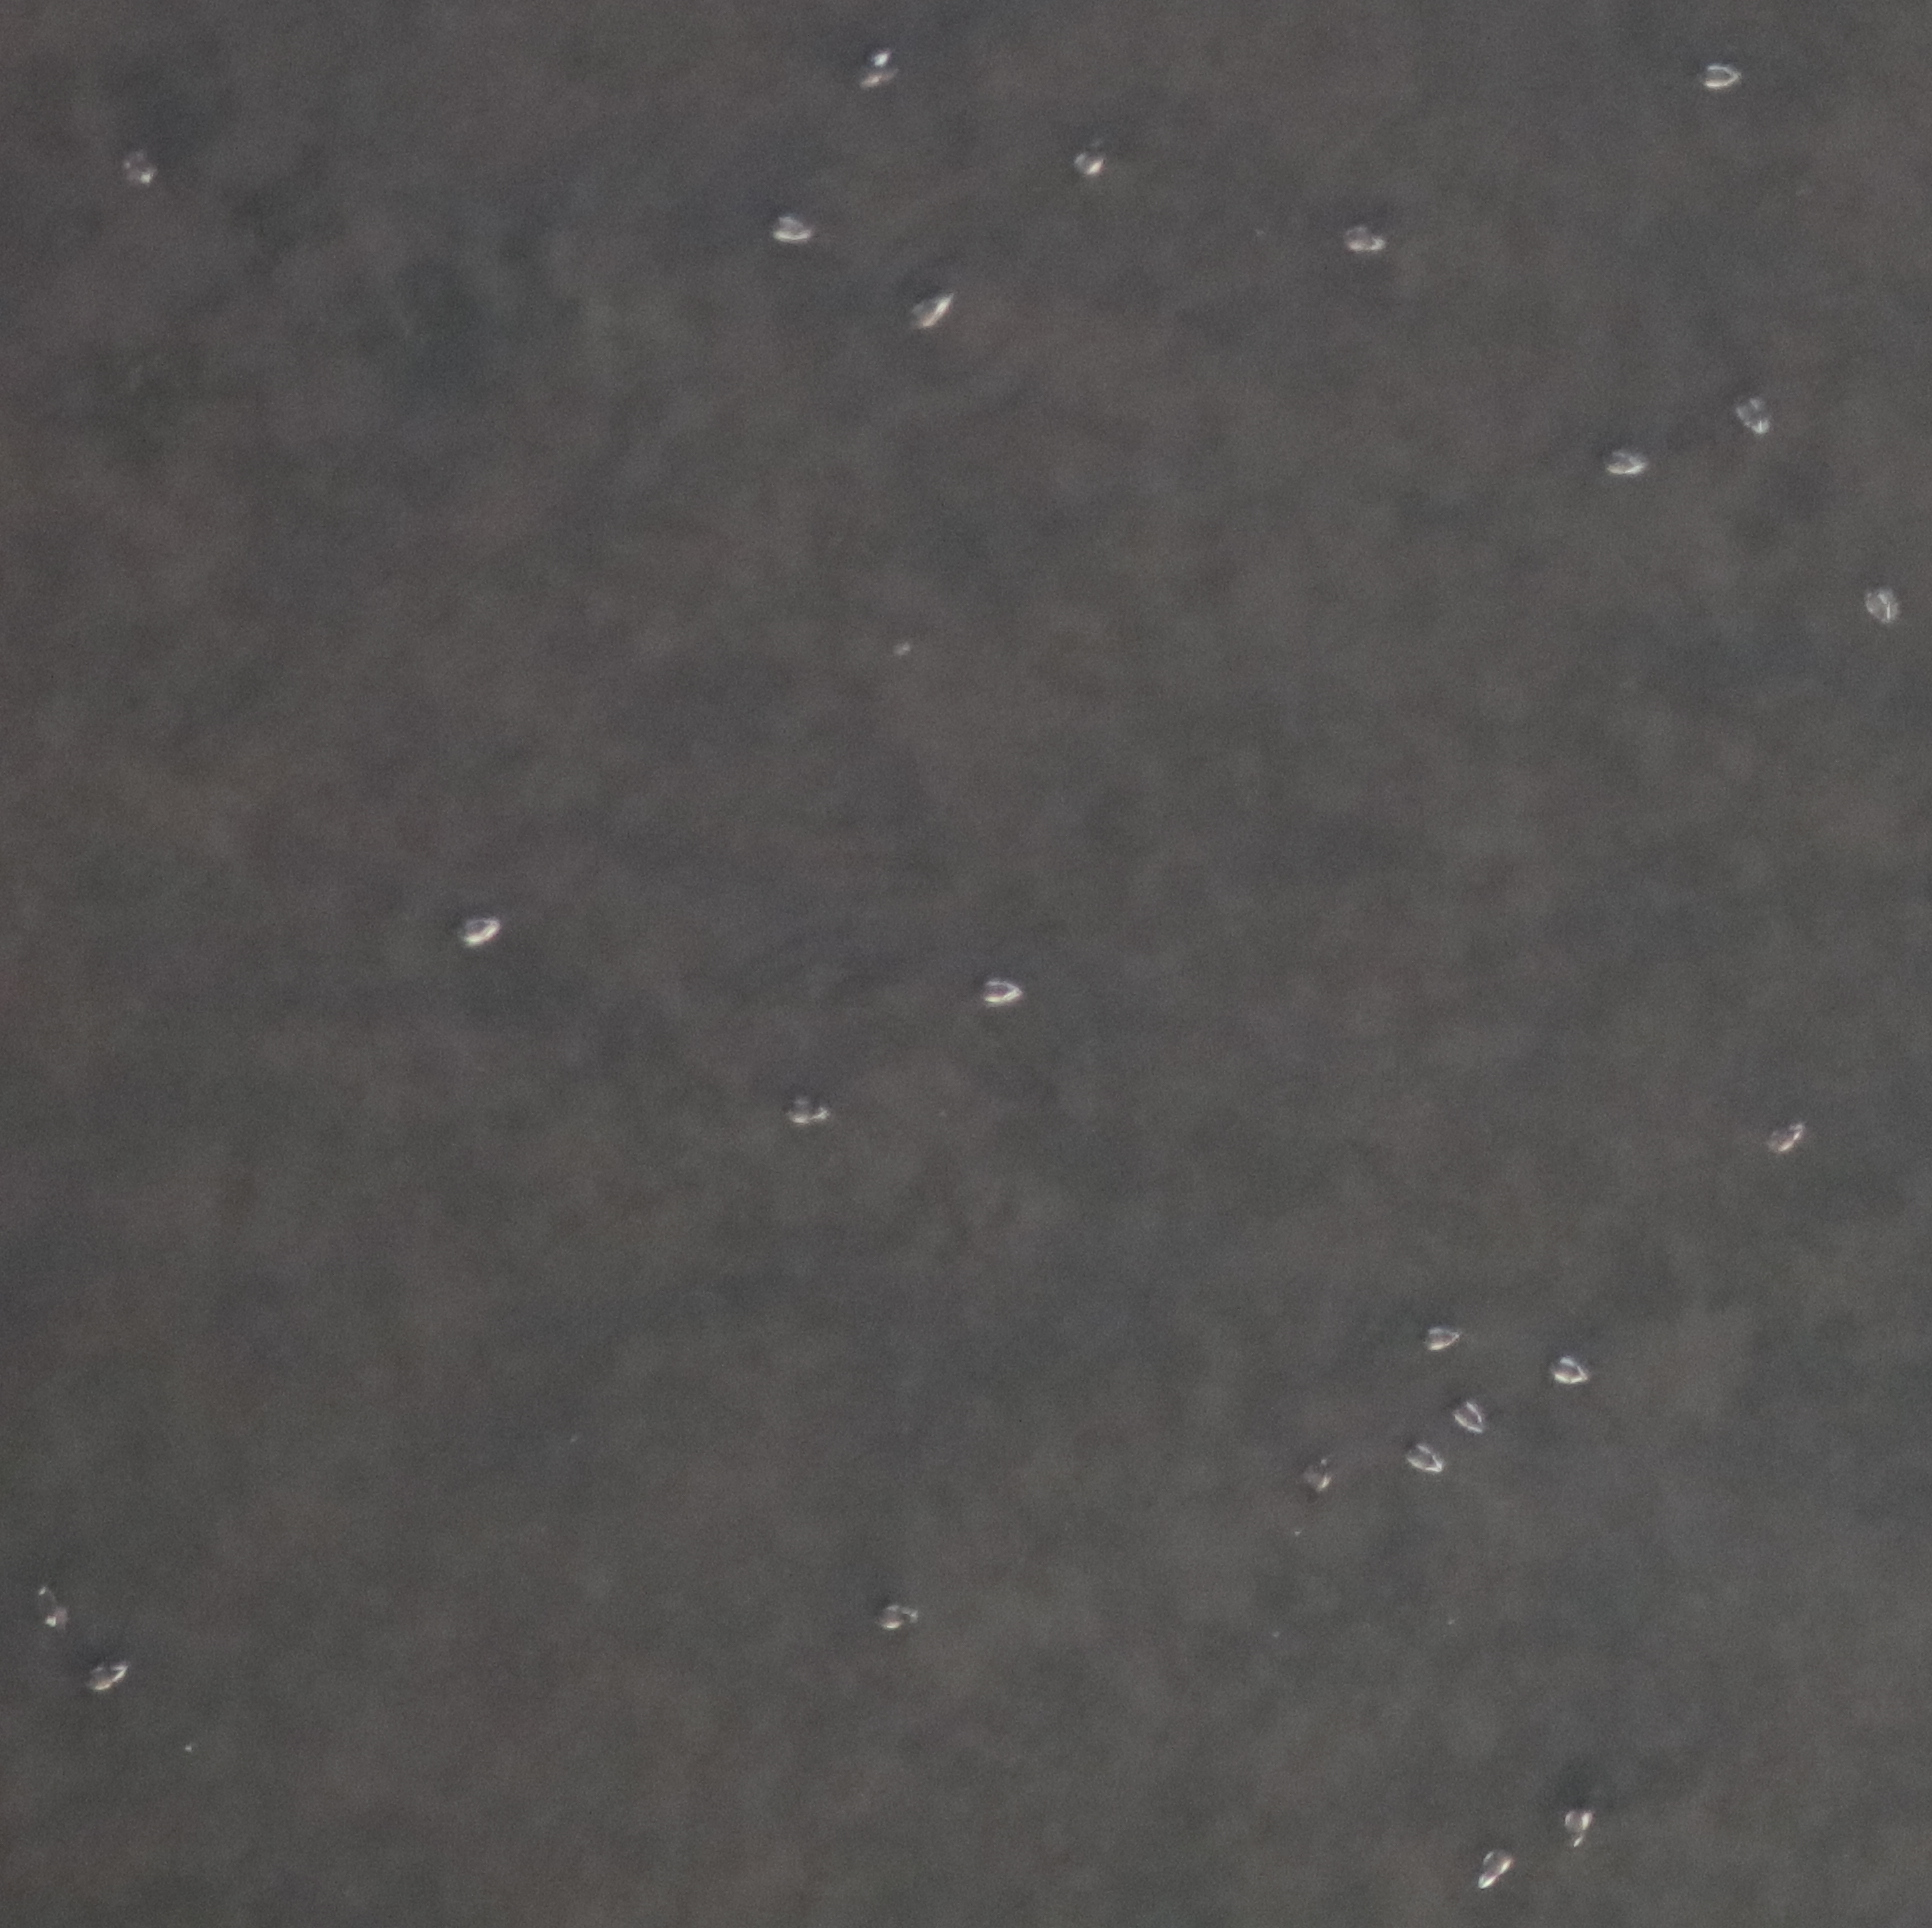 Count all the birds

24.